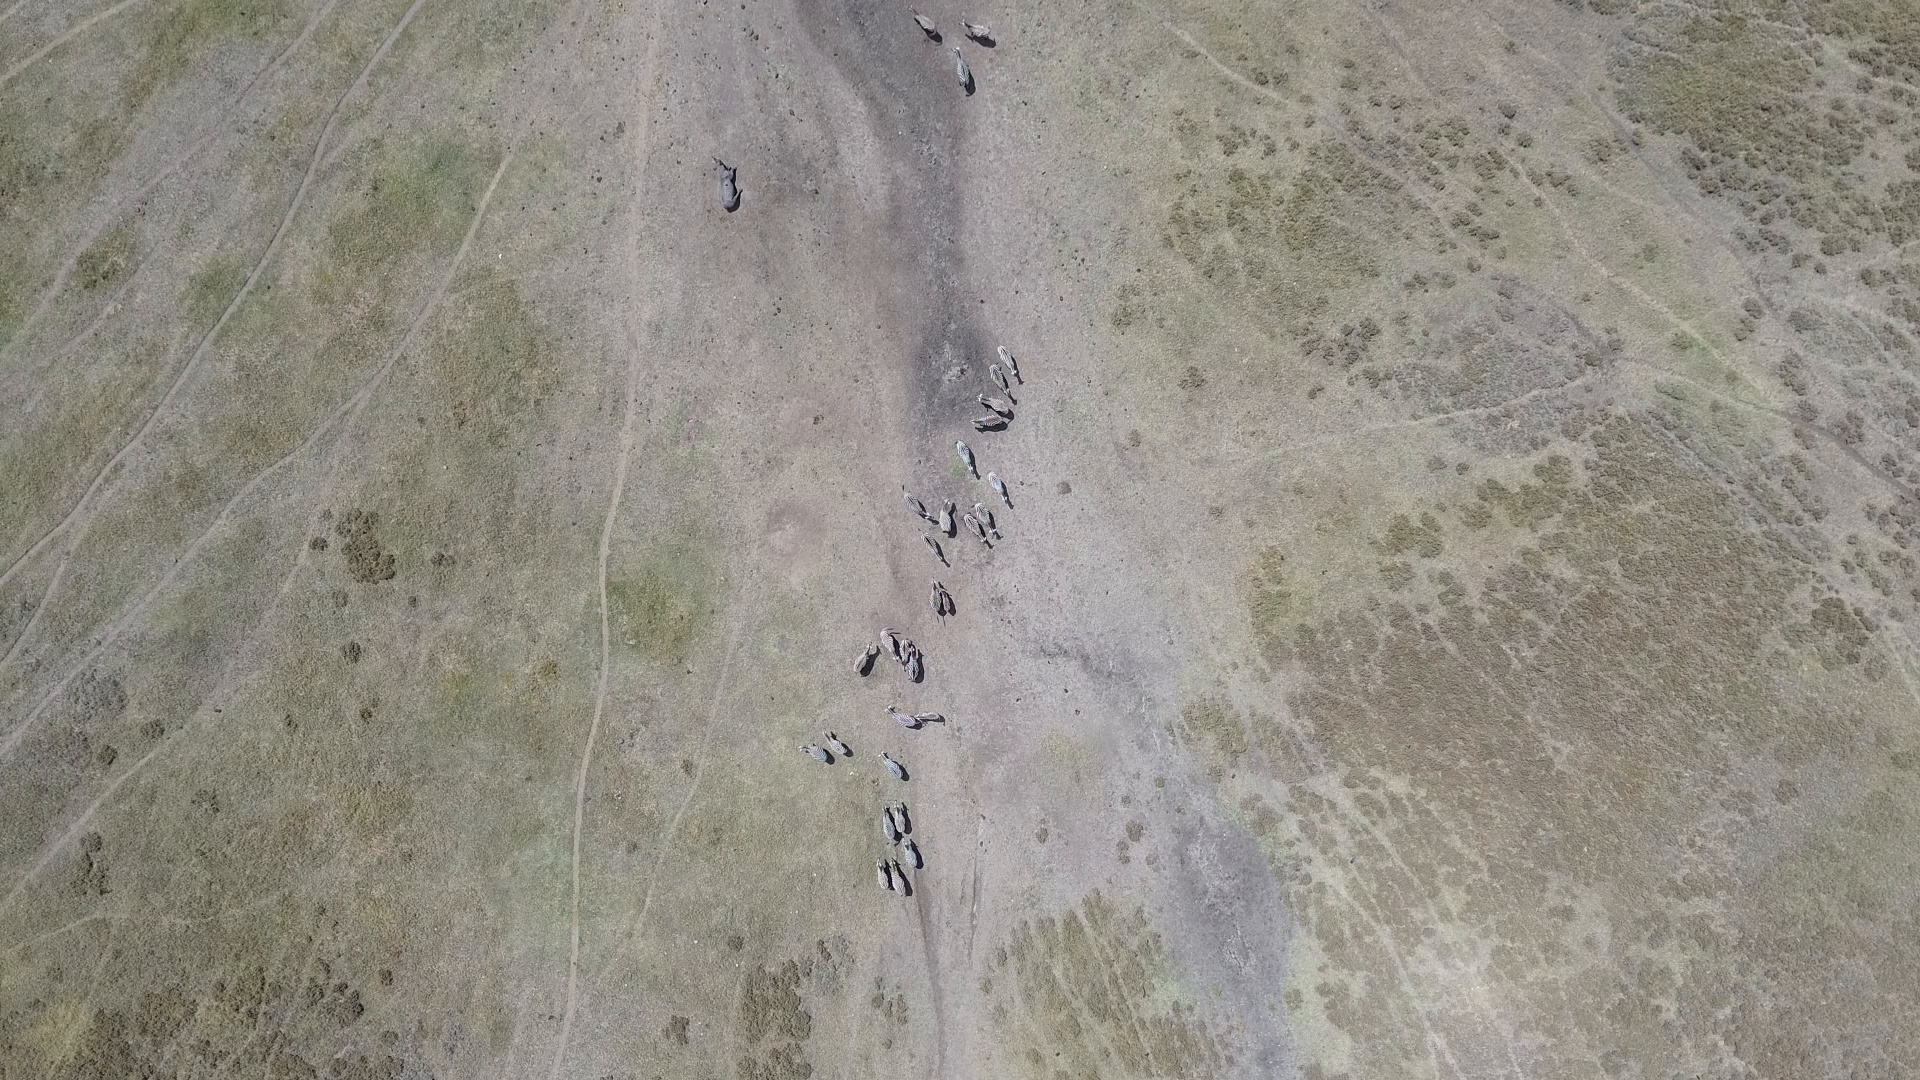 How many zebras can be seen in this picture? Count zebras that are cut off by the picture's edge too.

30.